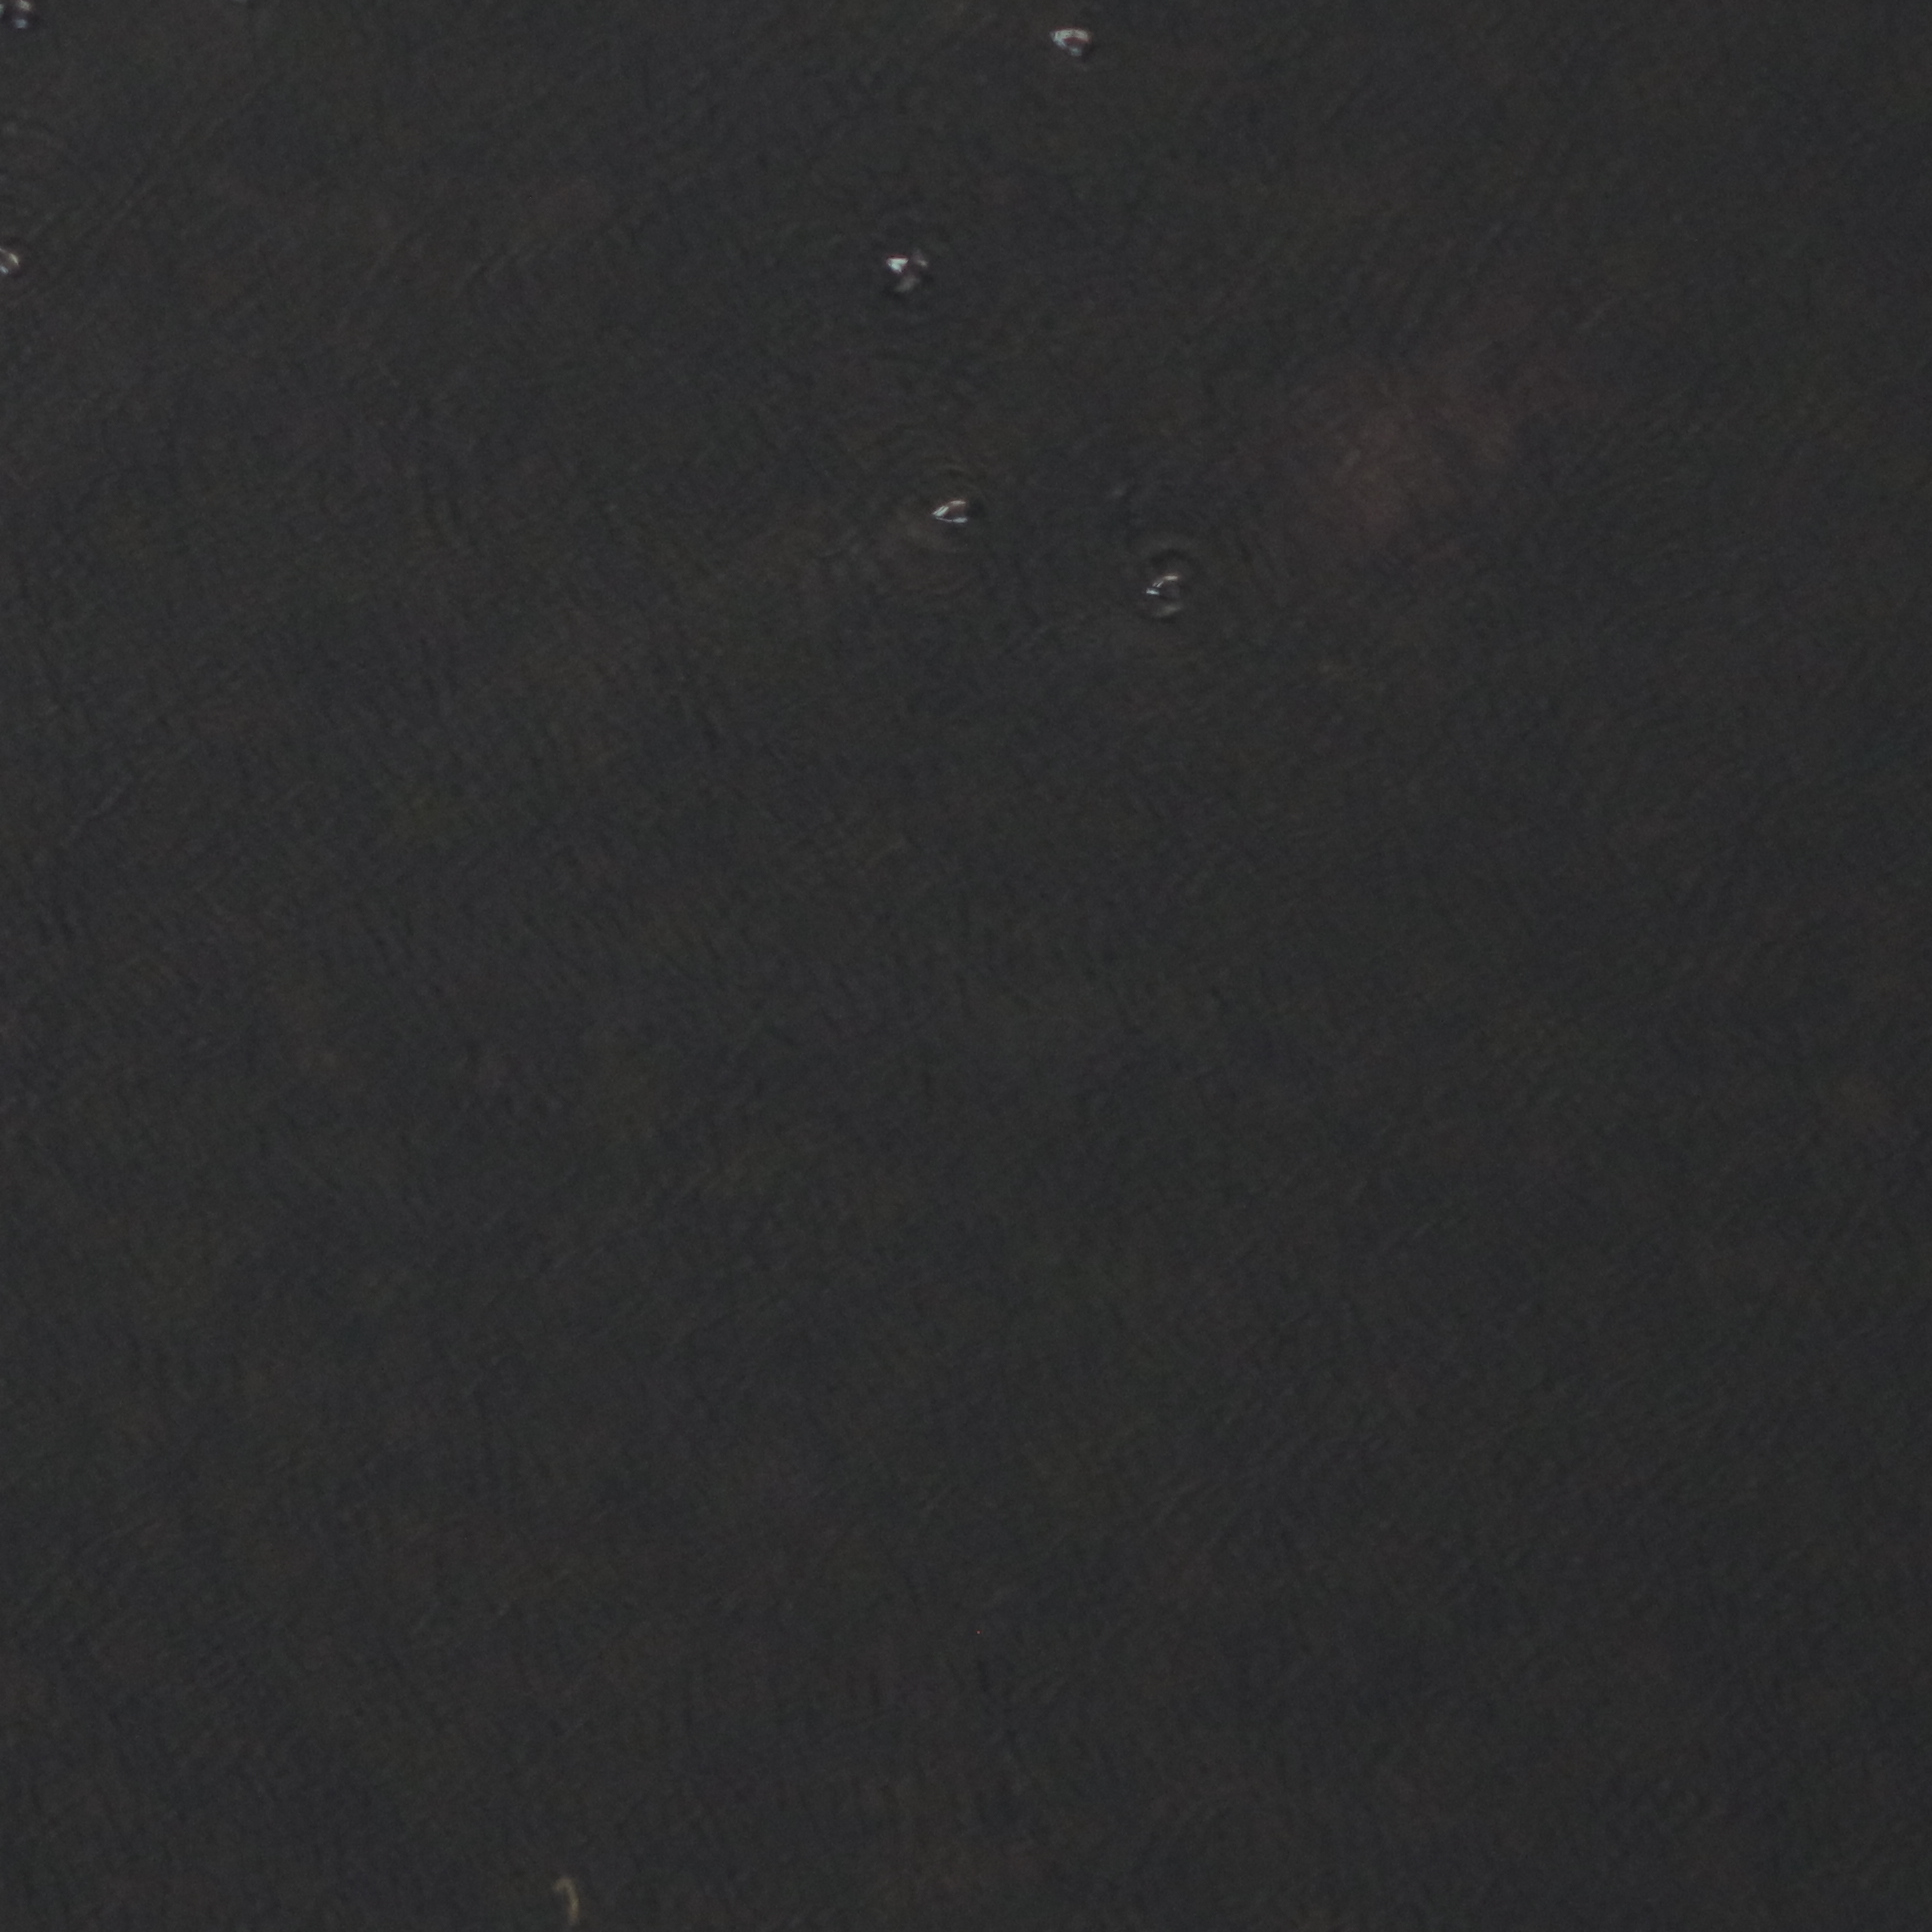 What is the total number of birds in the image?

6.